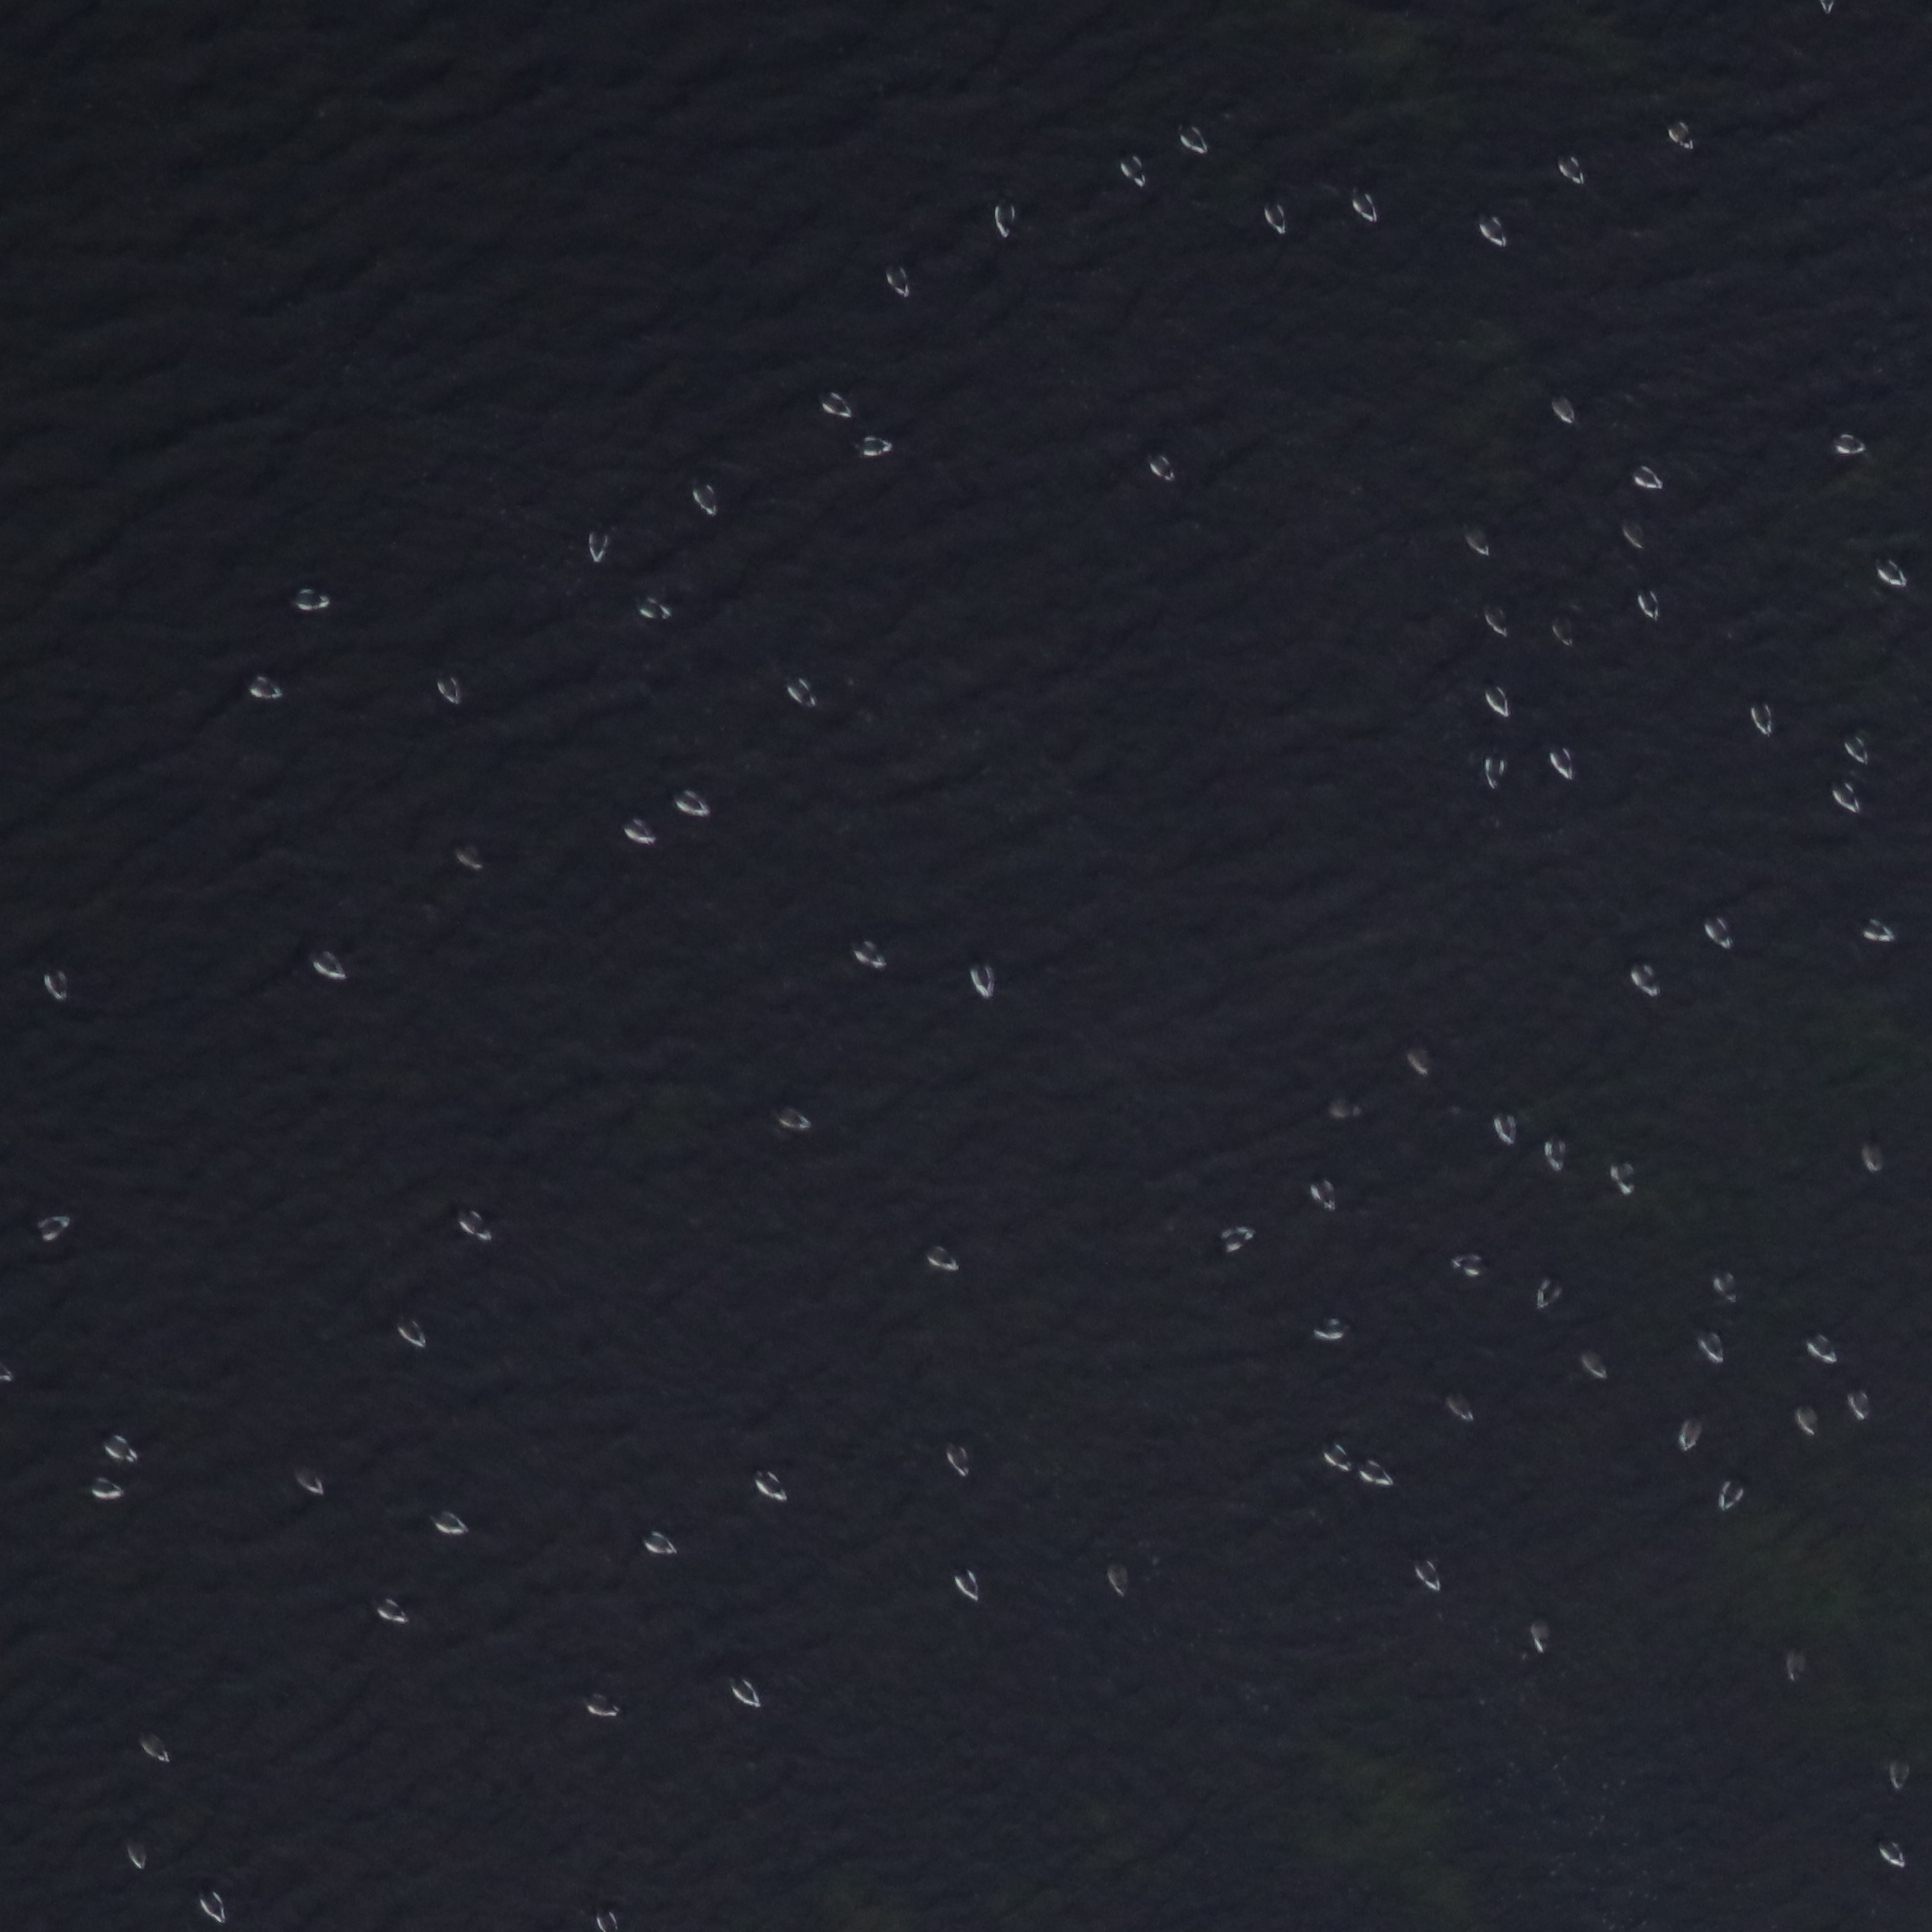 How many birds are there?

92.